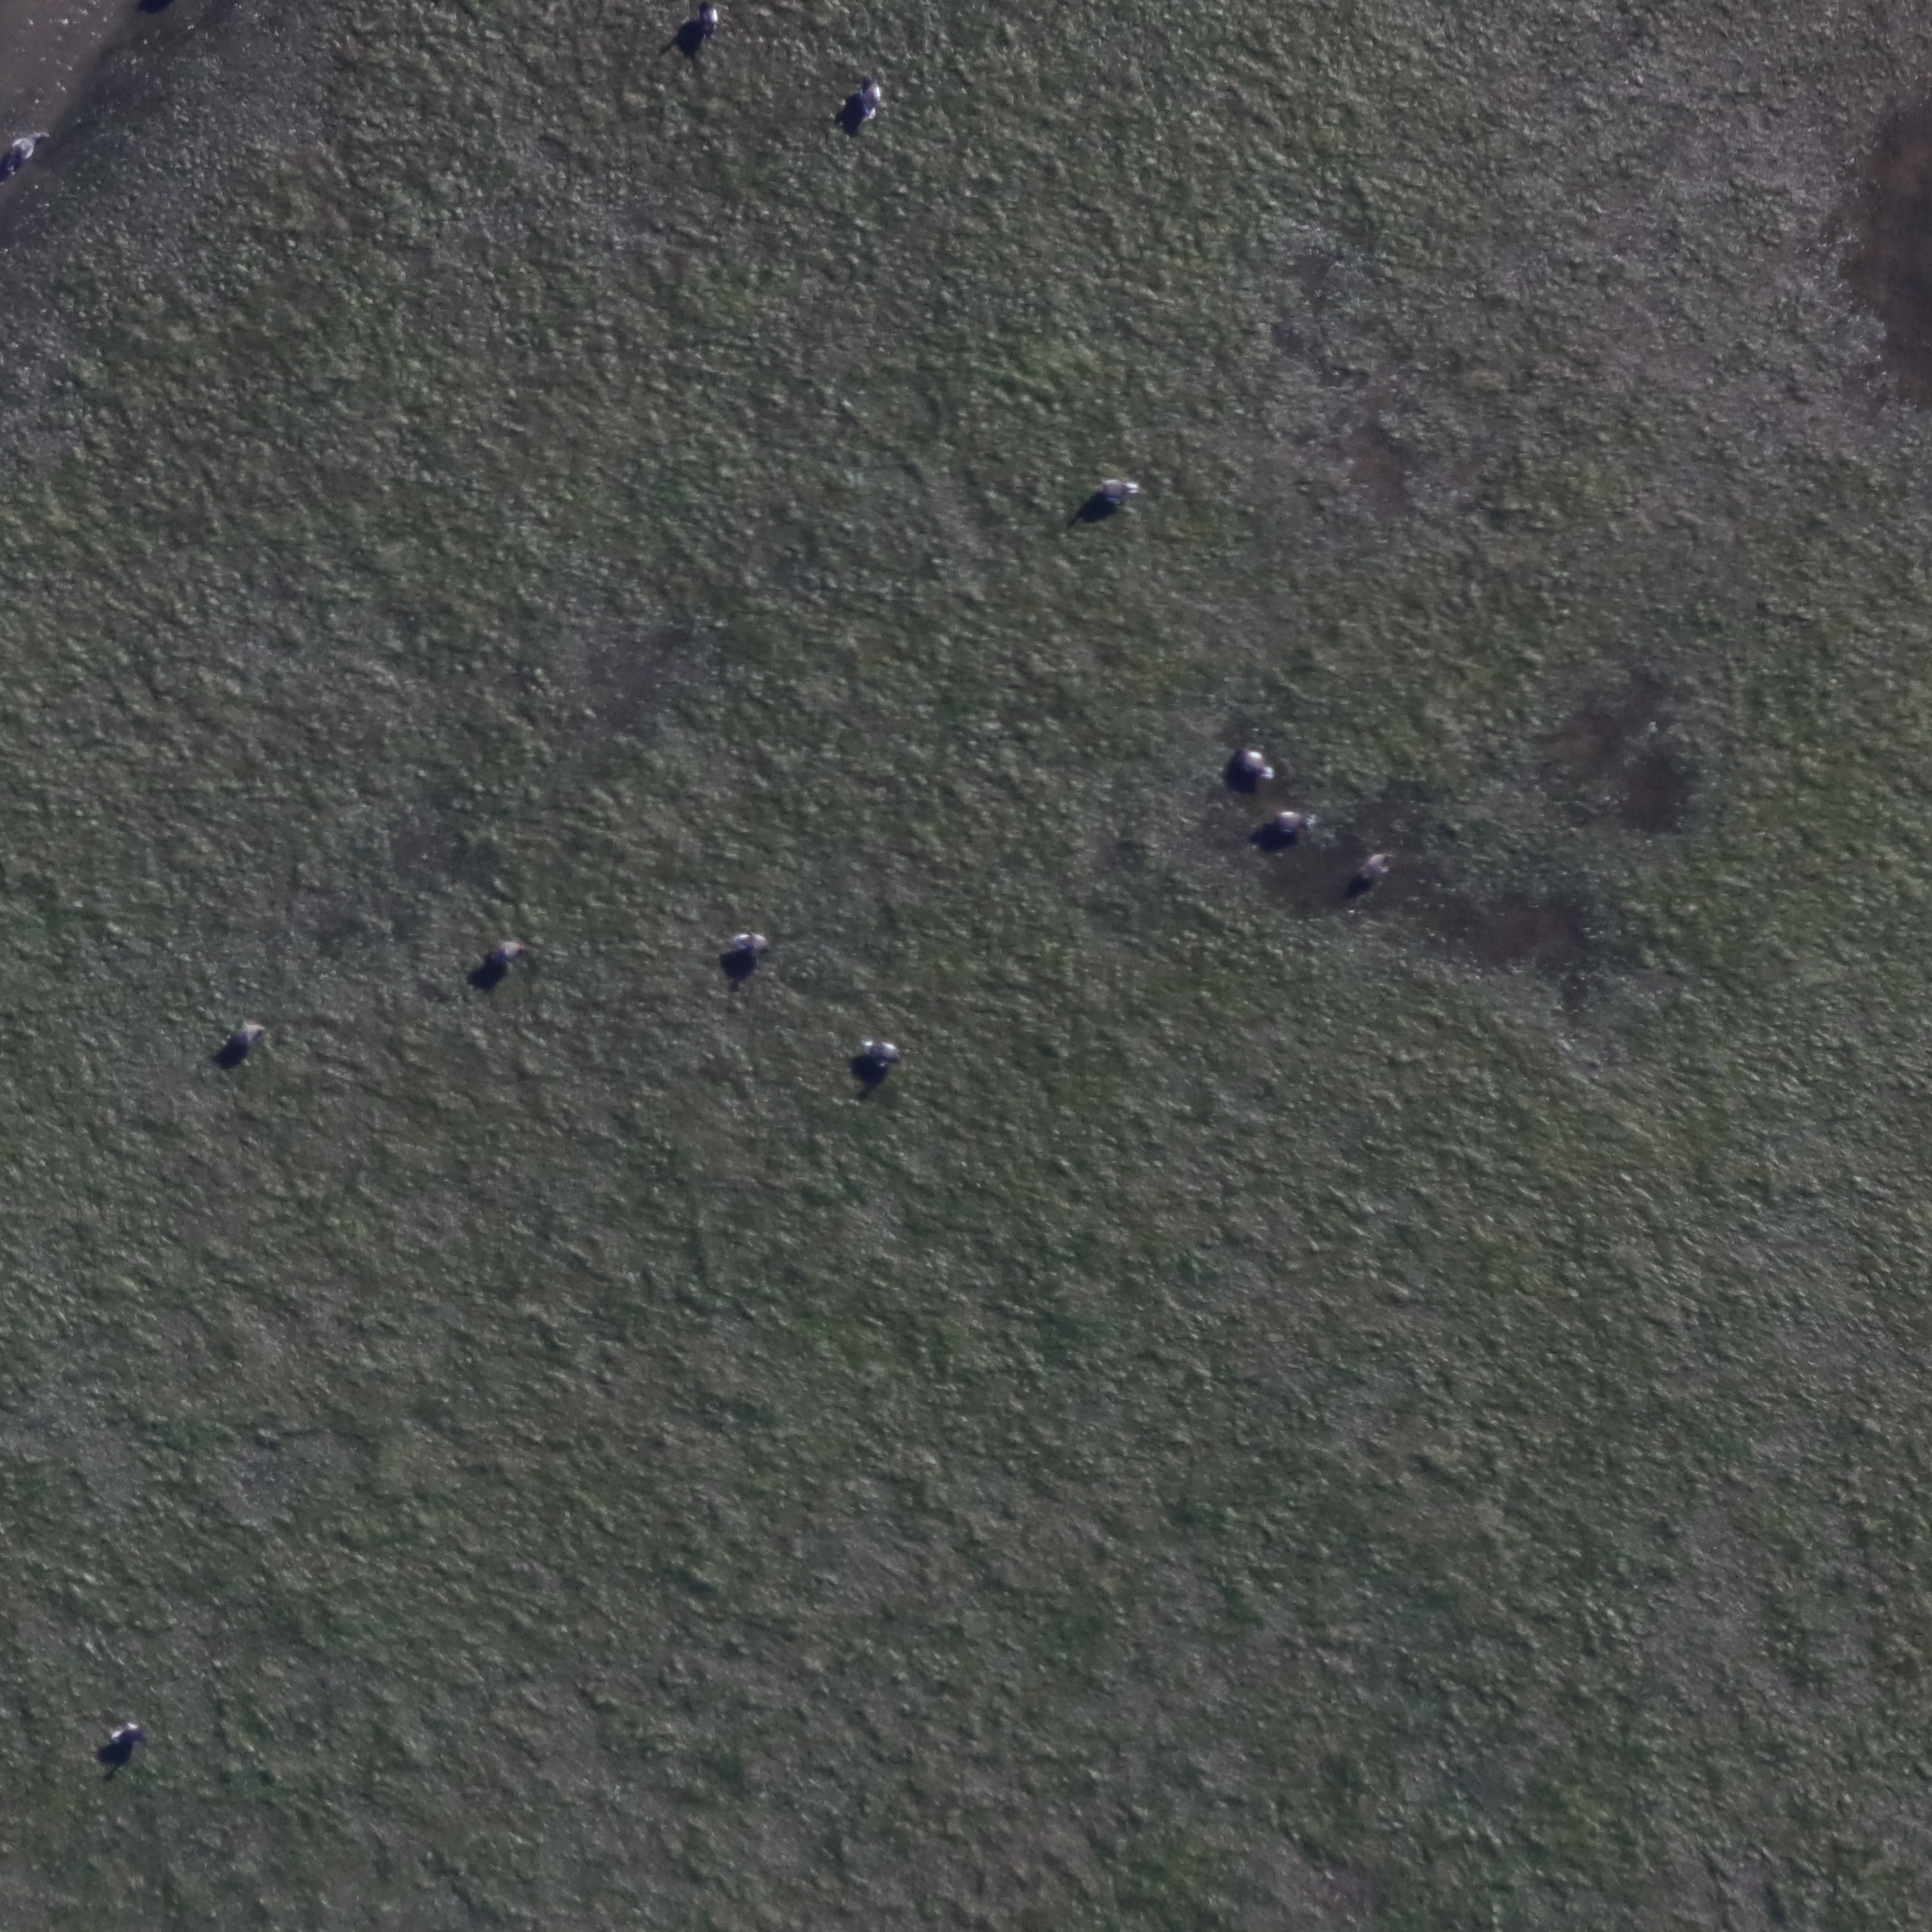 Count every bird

12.